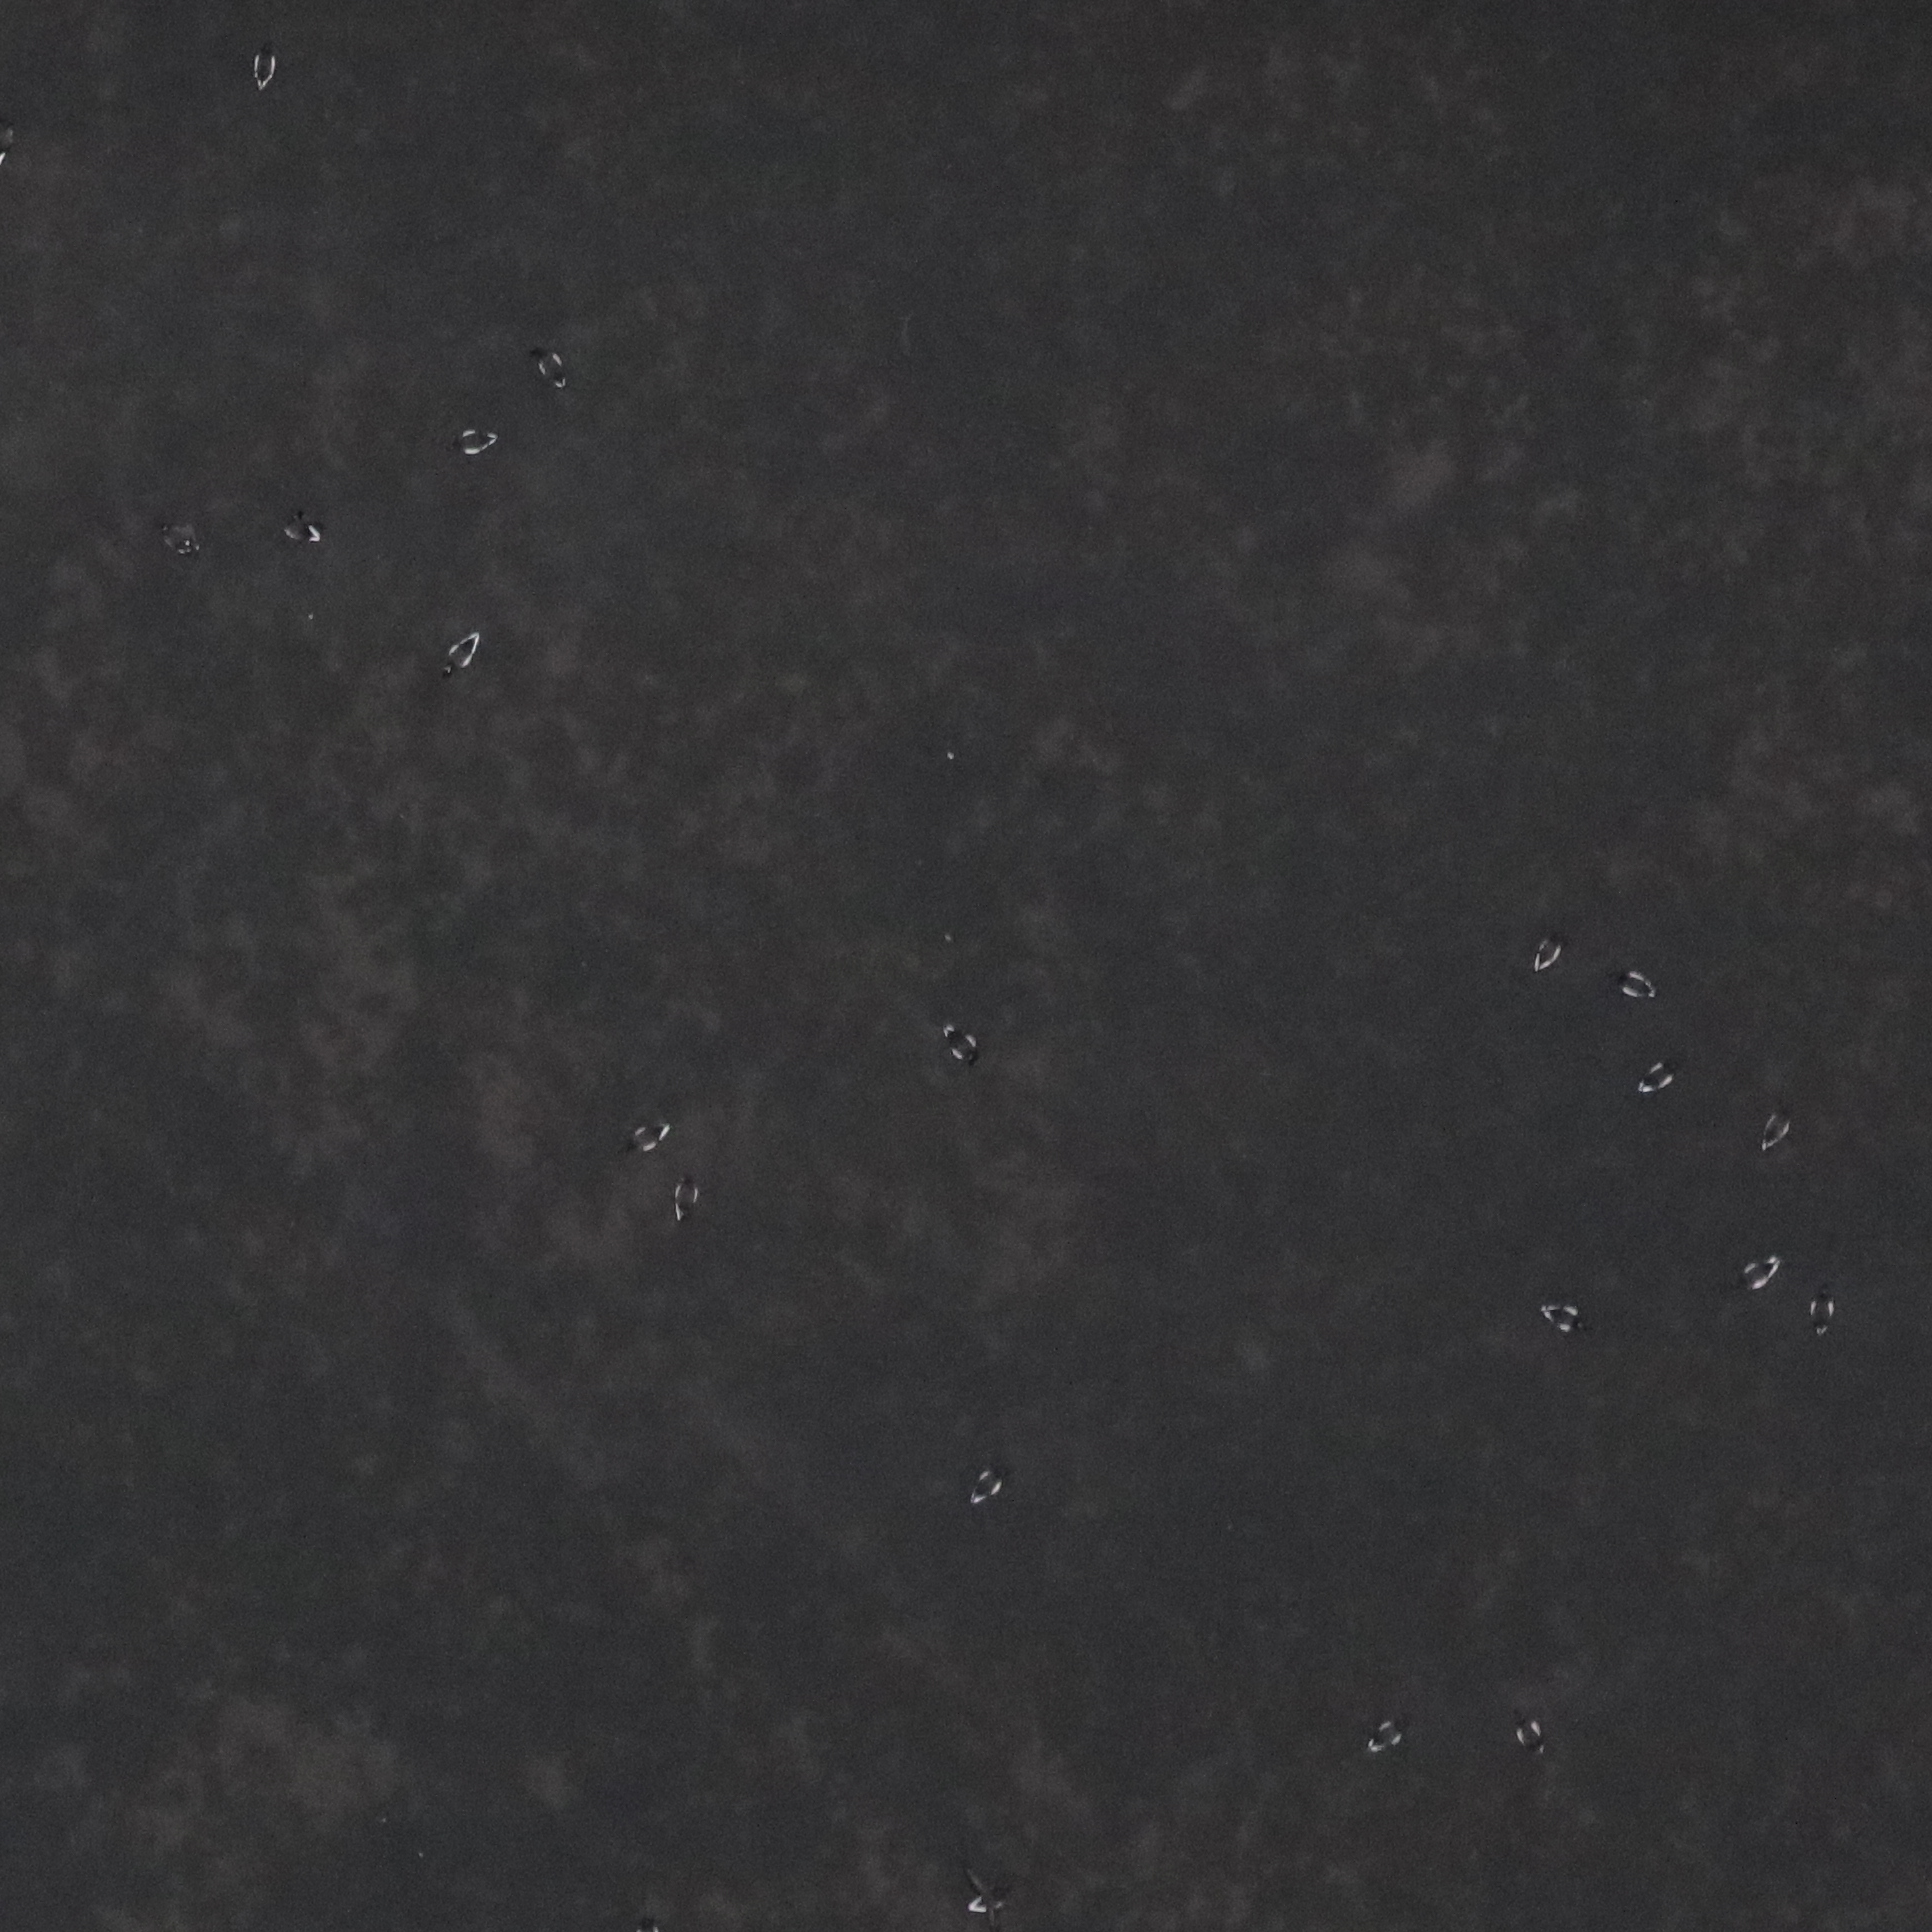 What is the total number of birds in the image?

21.